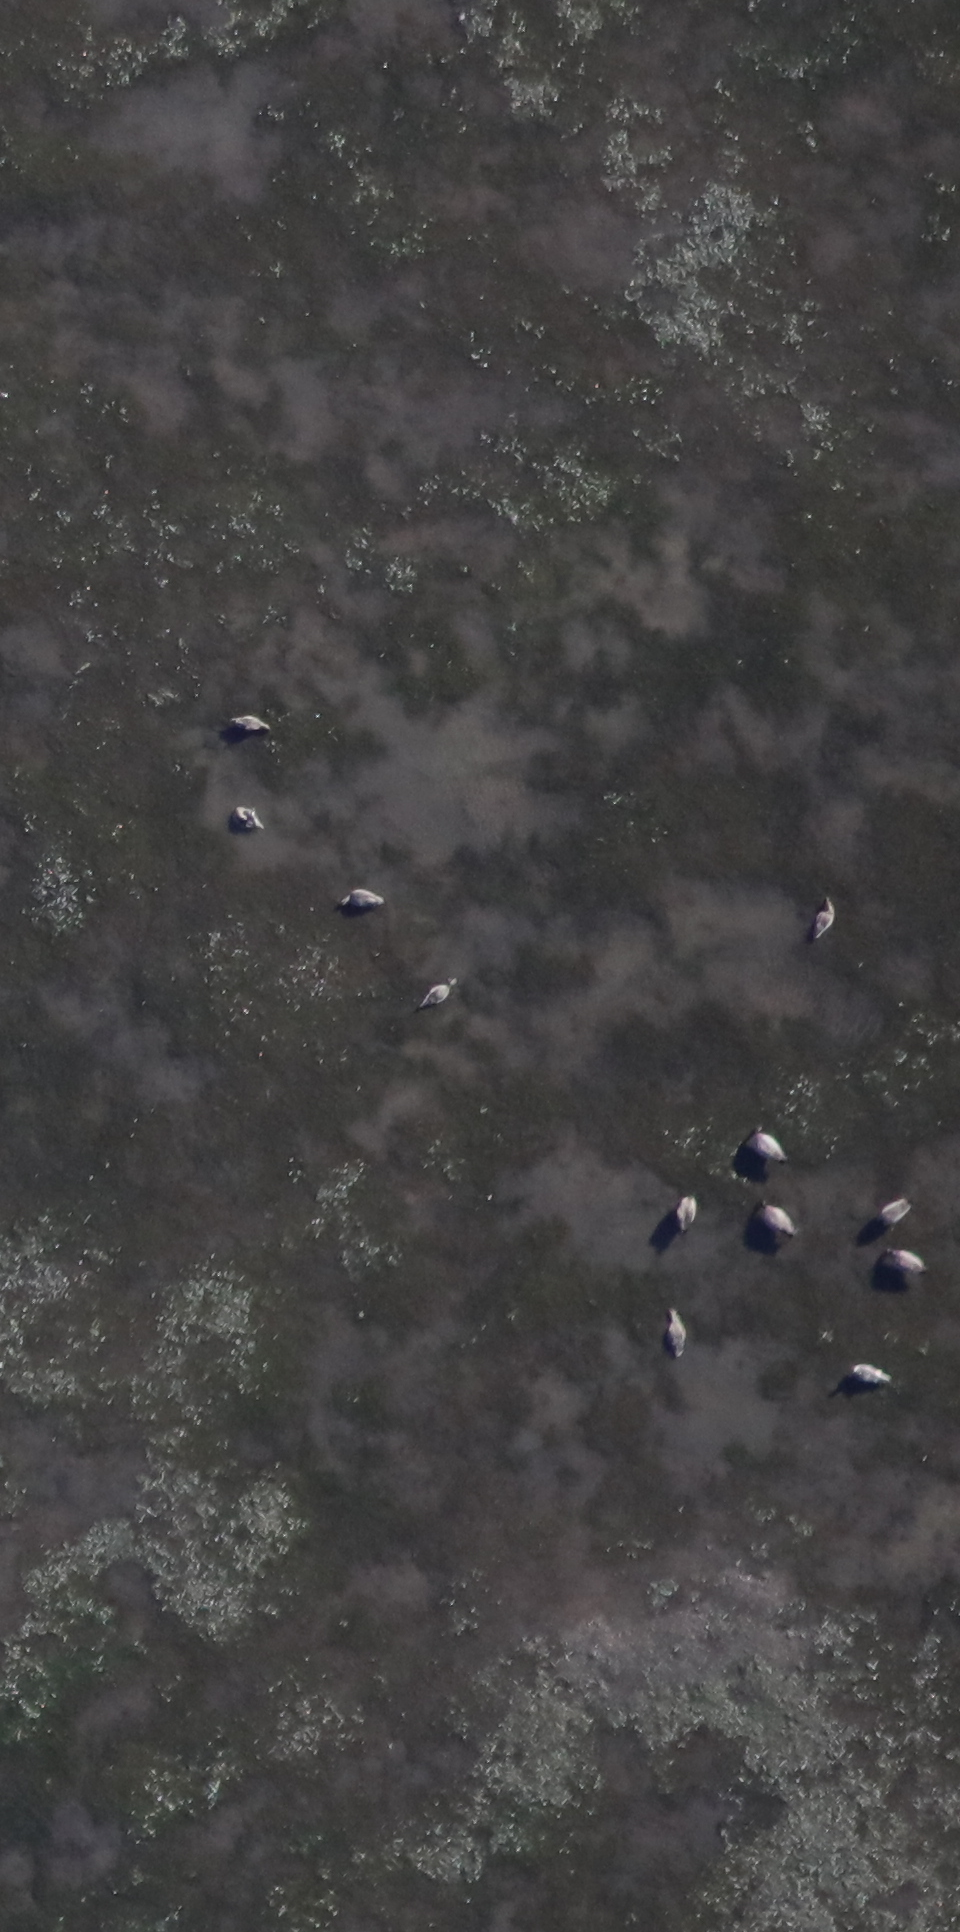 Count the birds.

12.